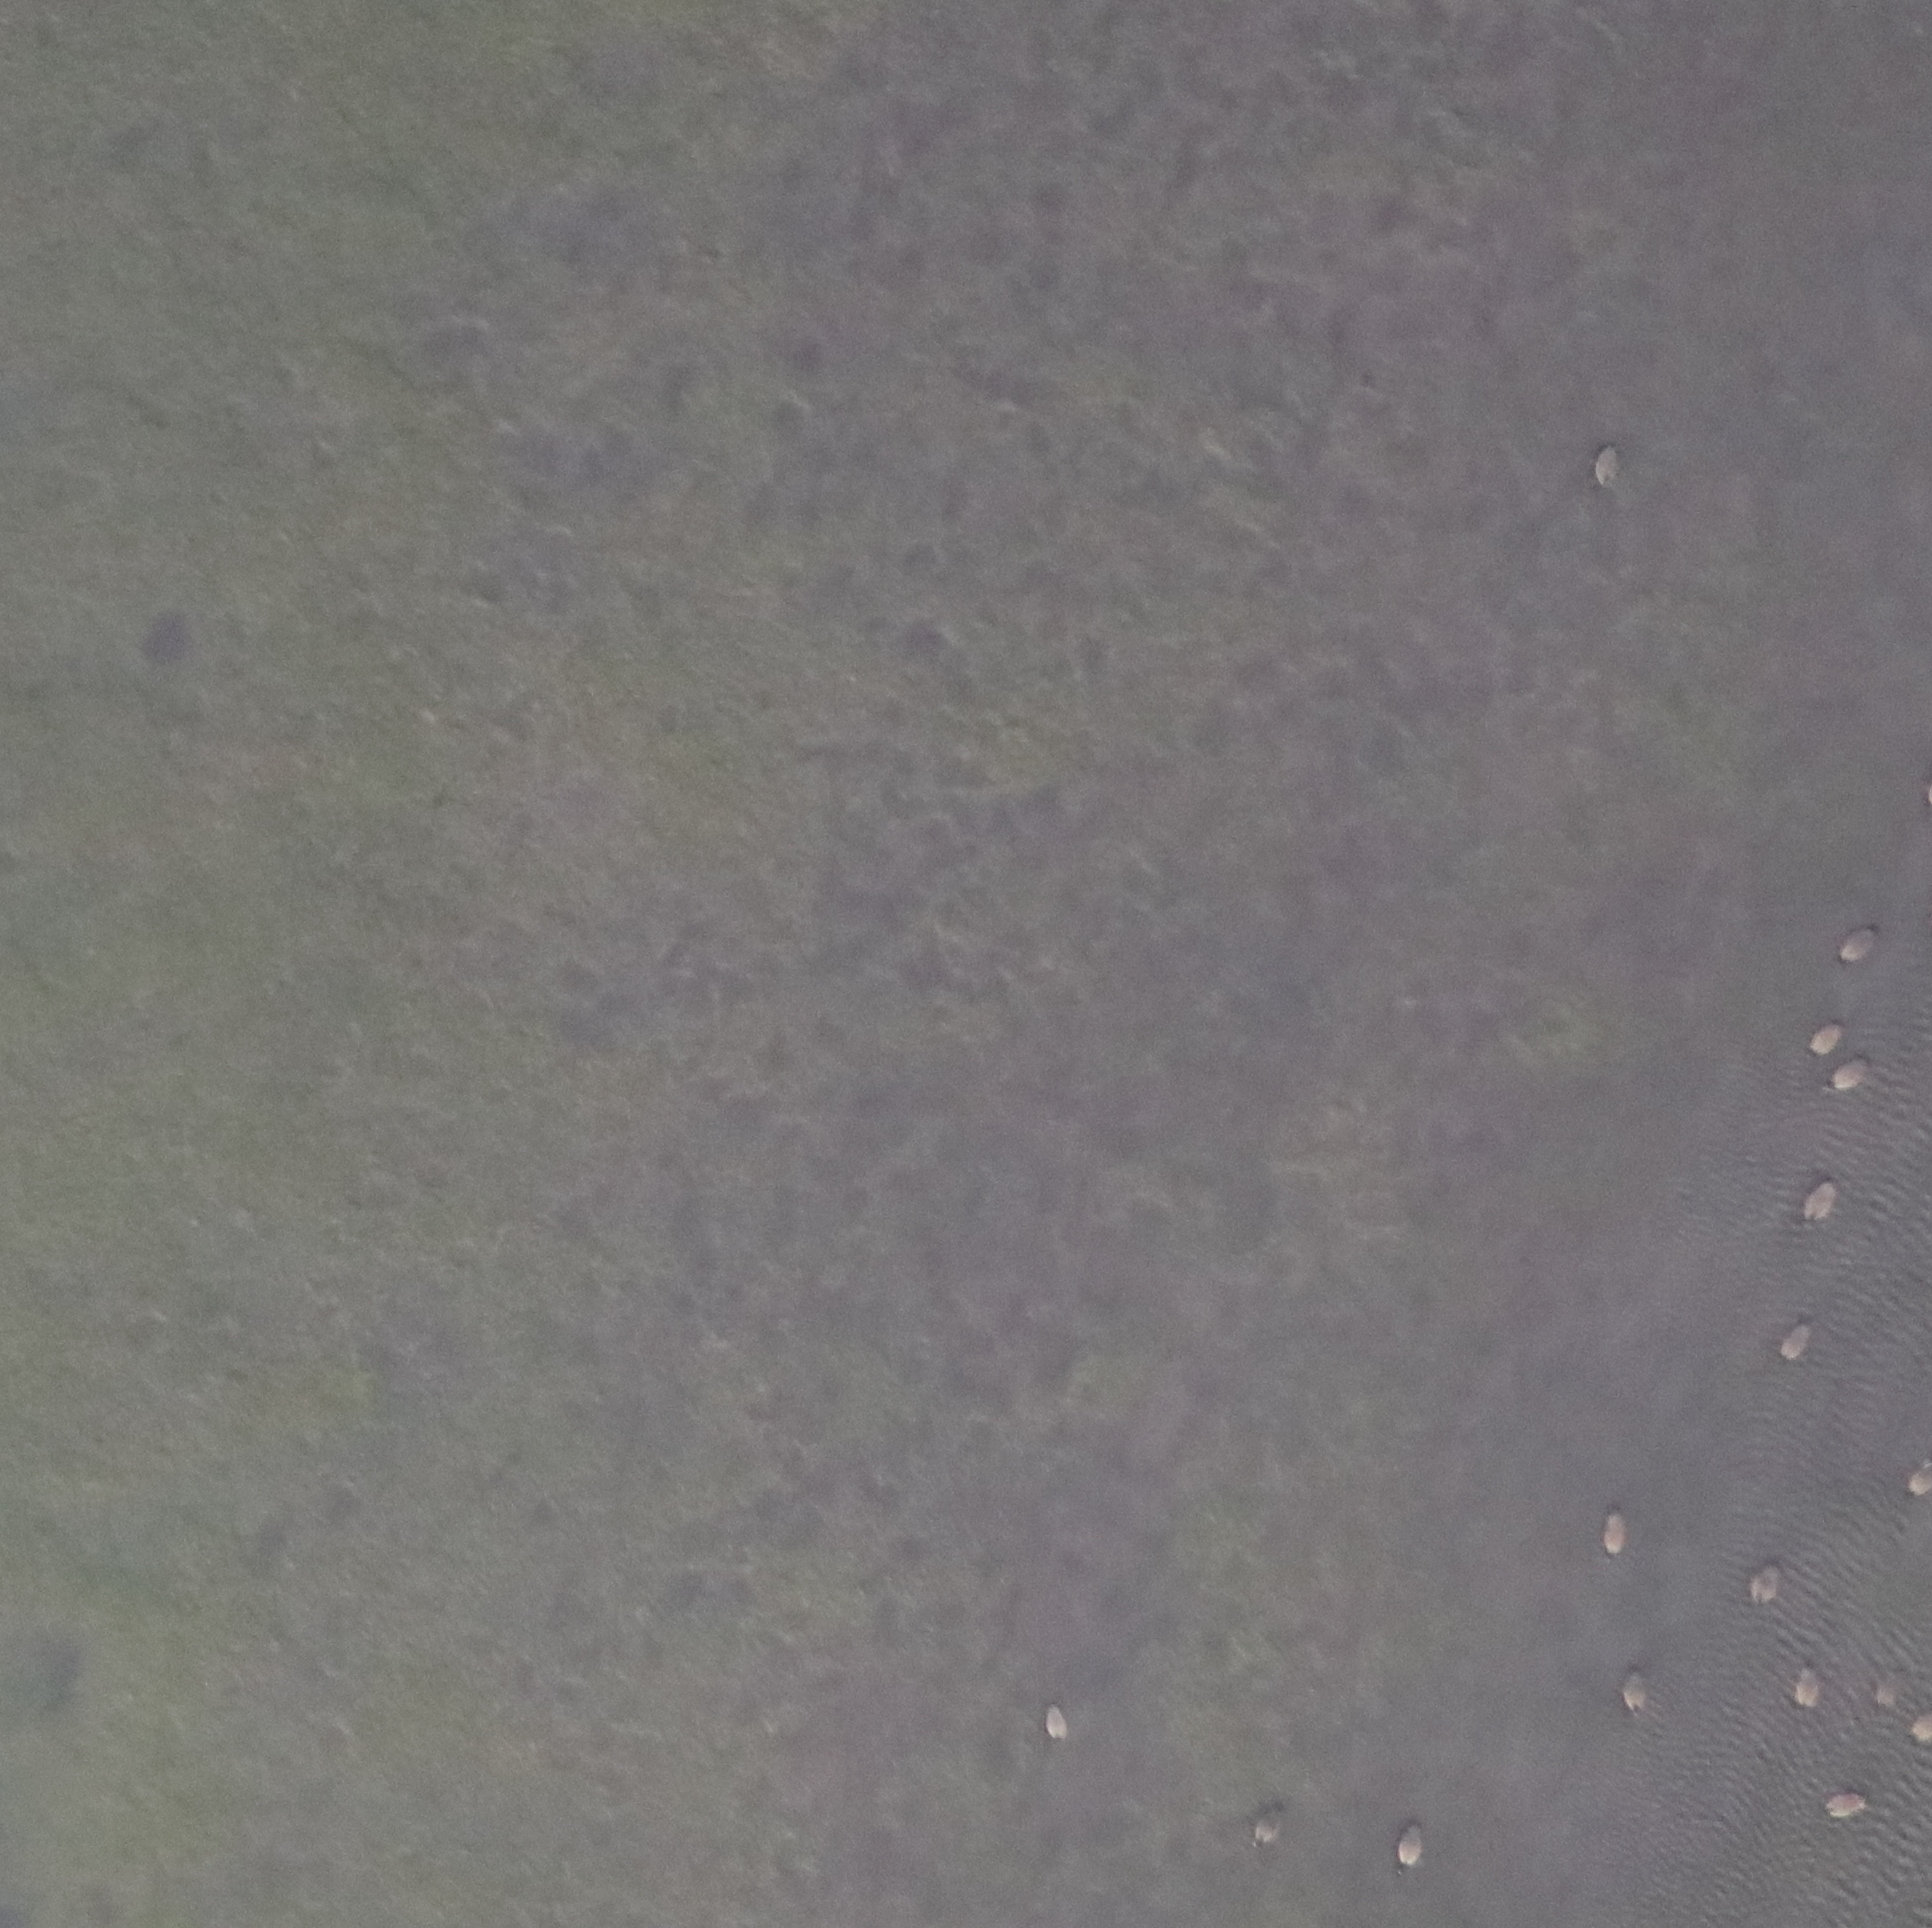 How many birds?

17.